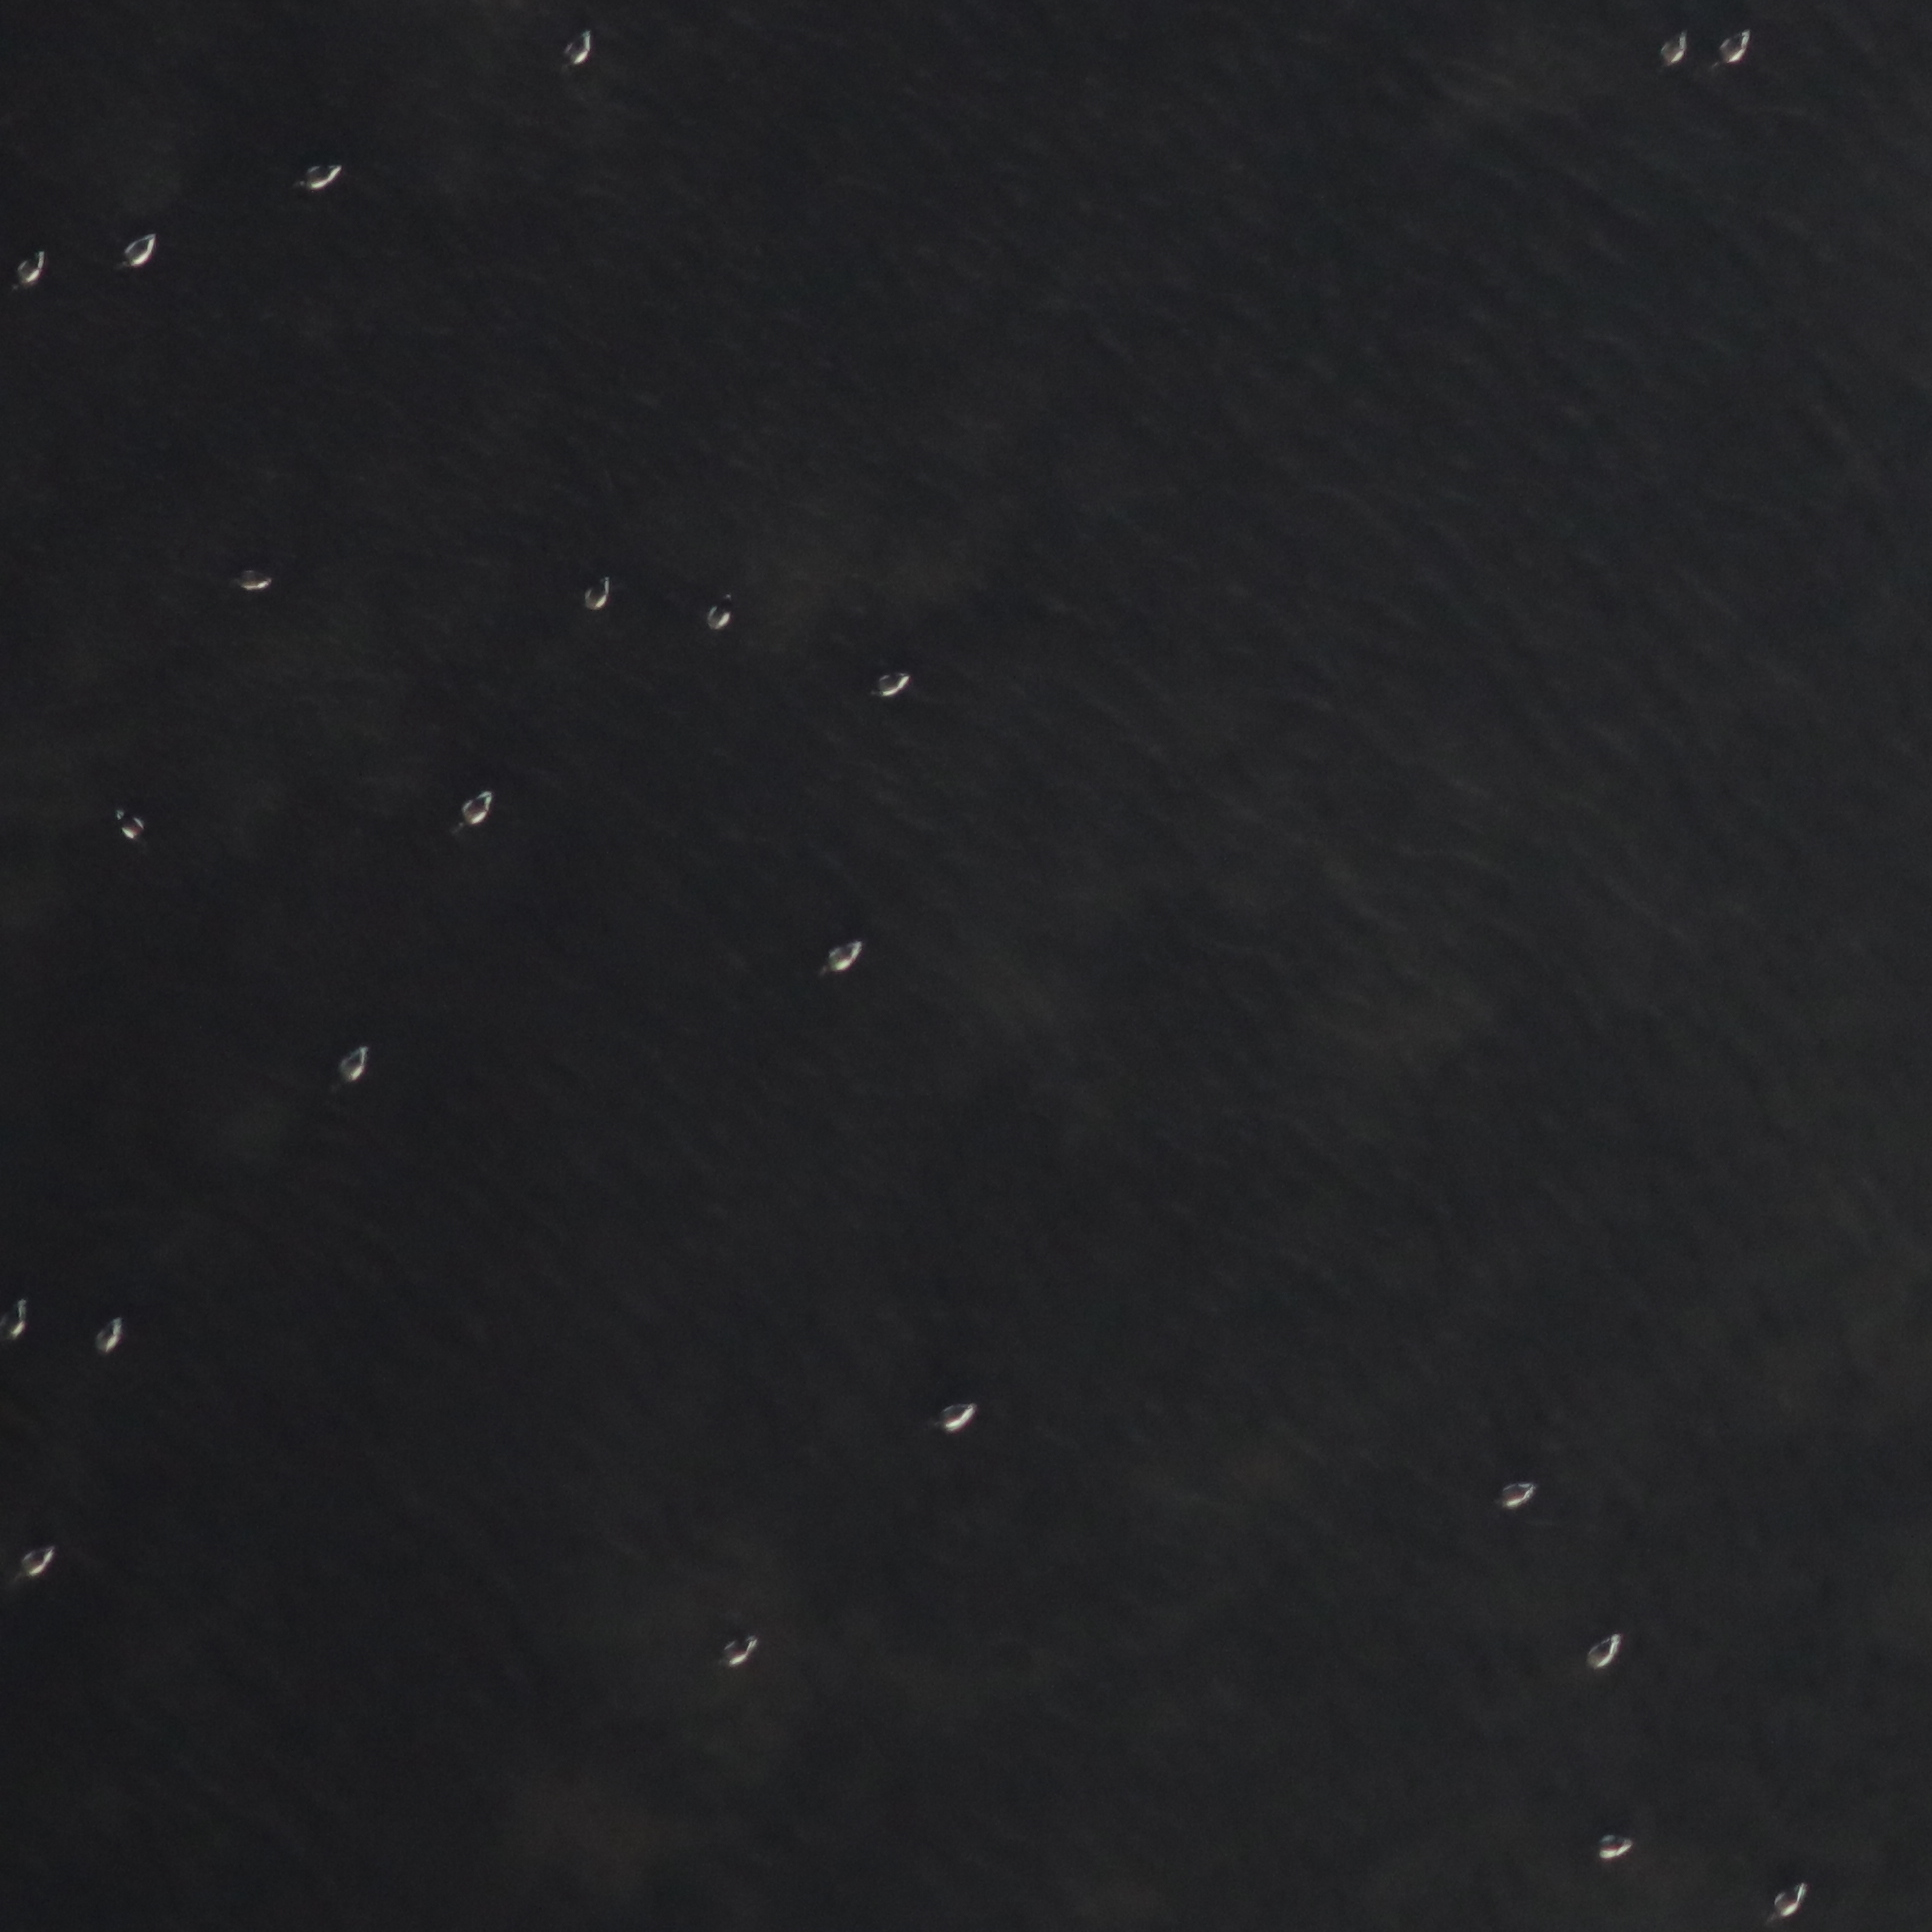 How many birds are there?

23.